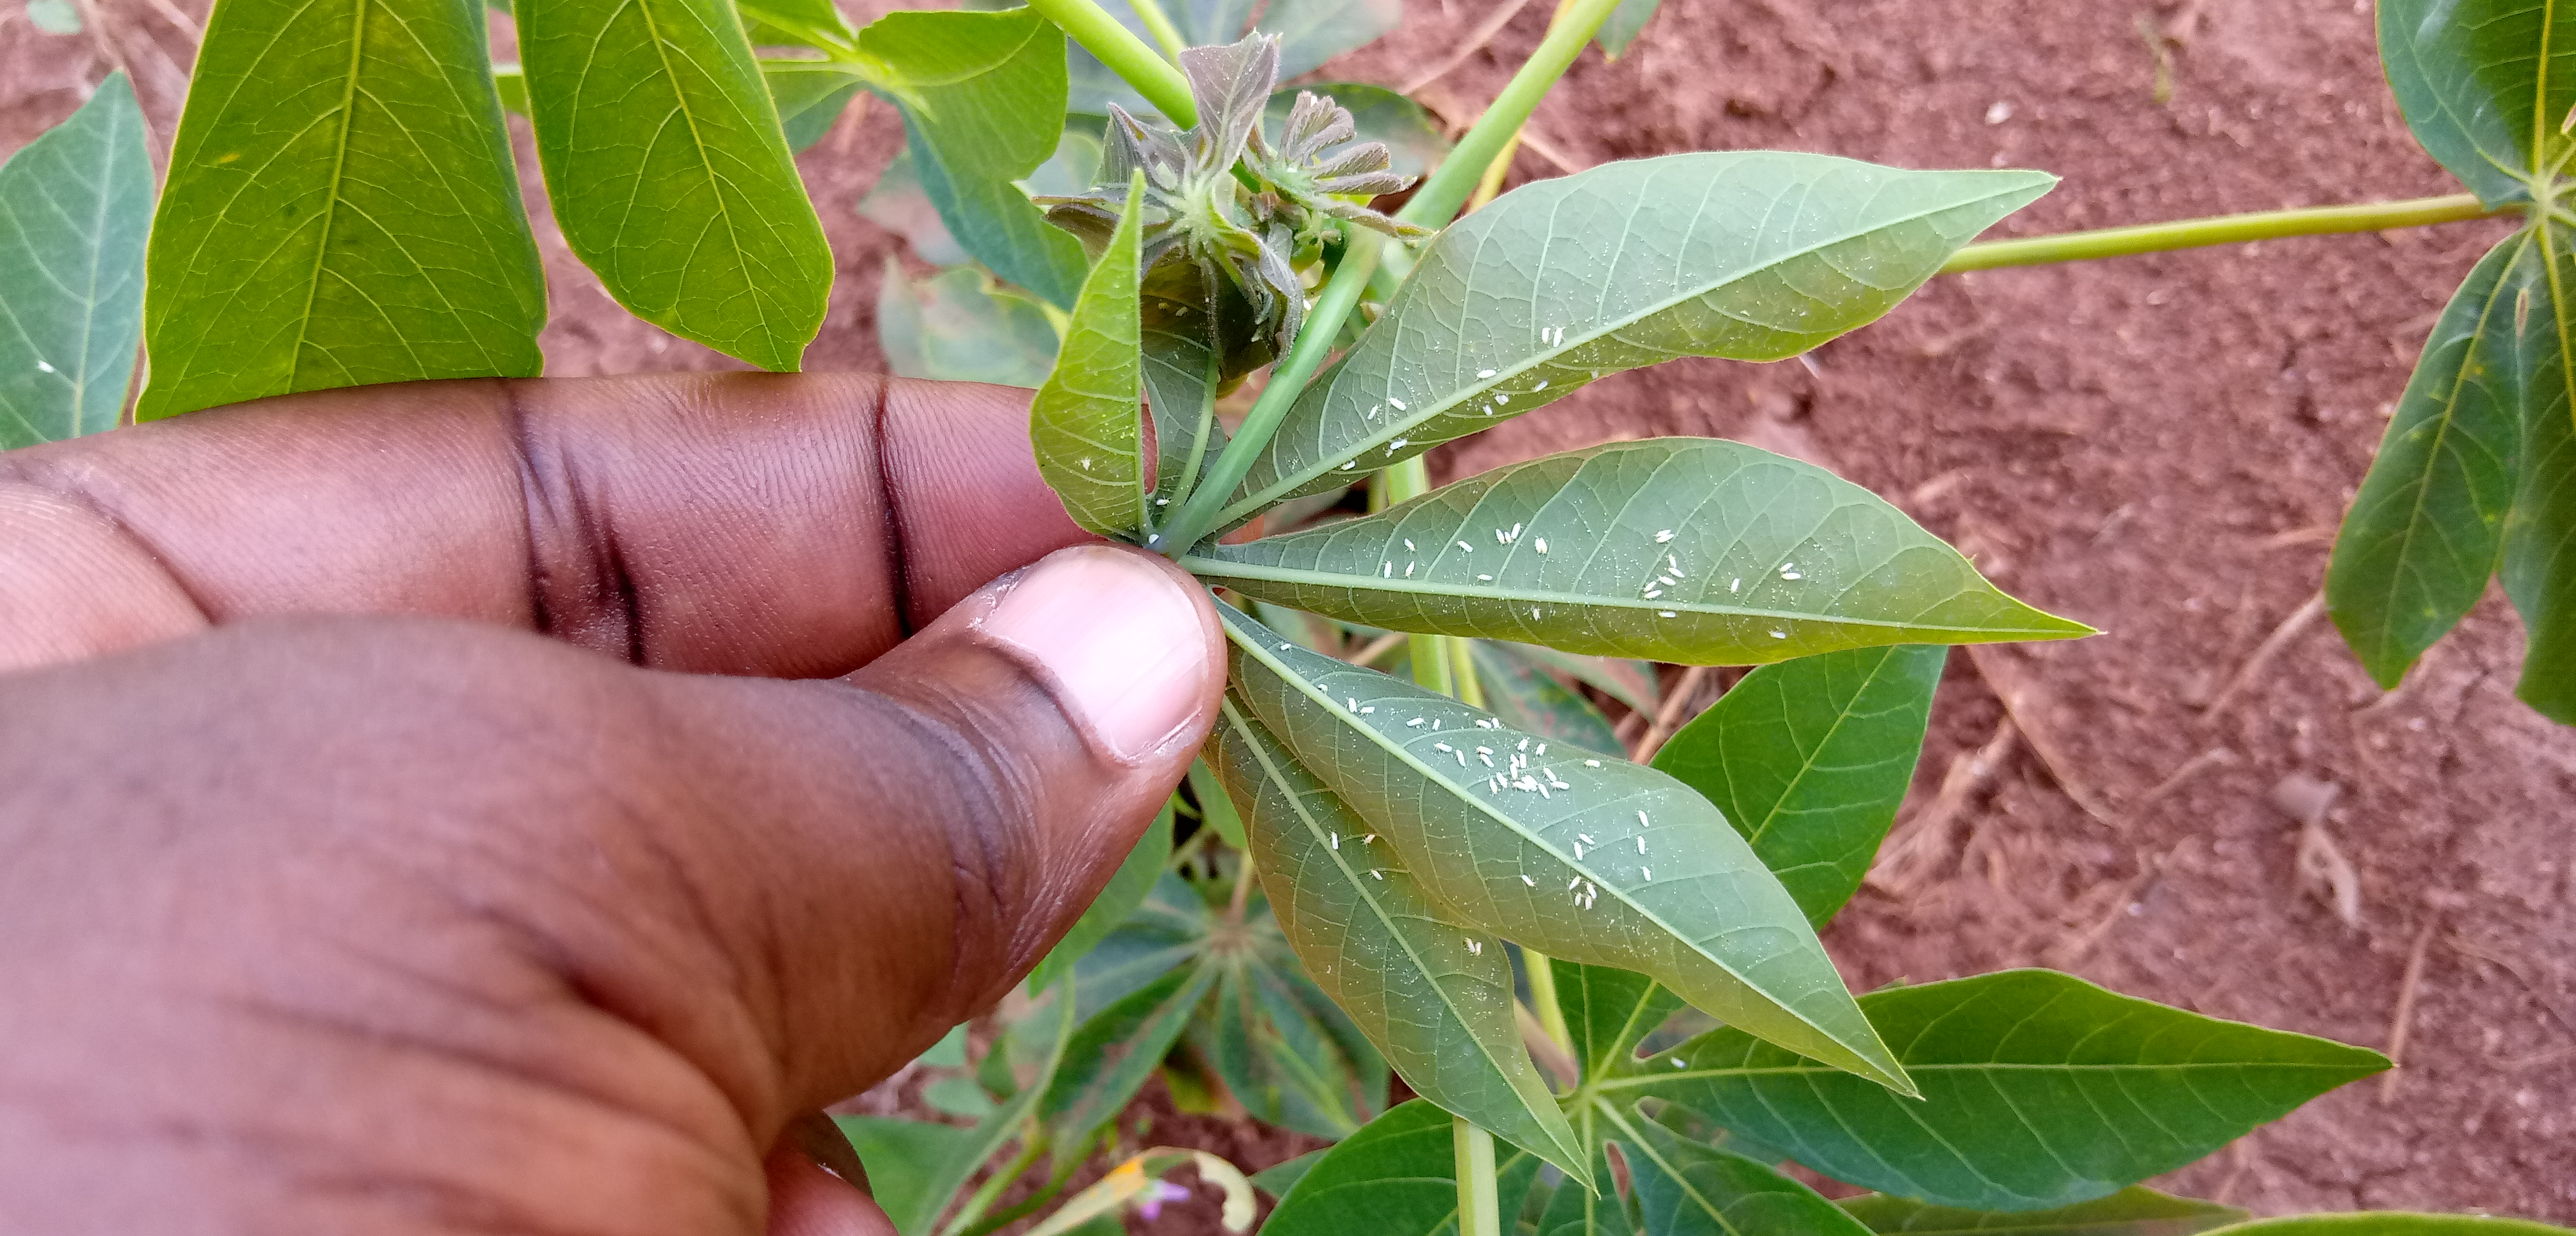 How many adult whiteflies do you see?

82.